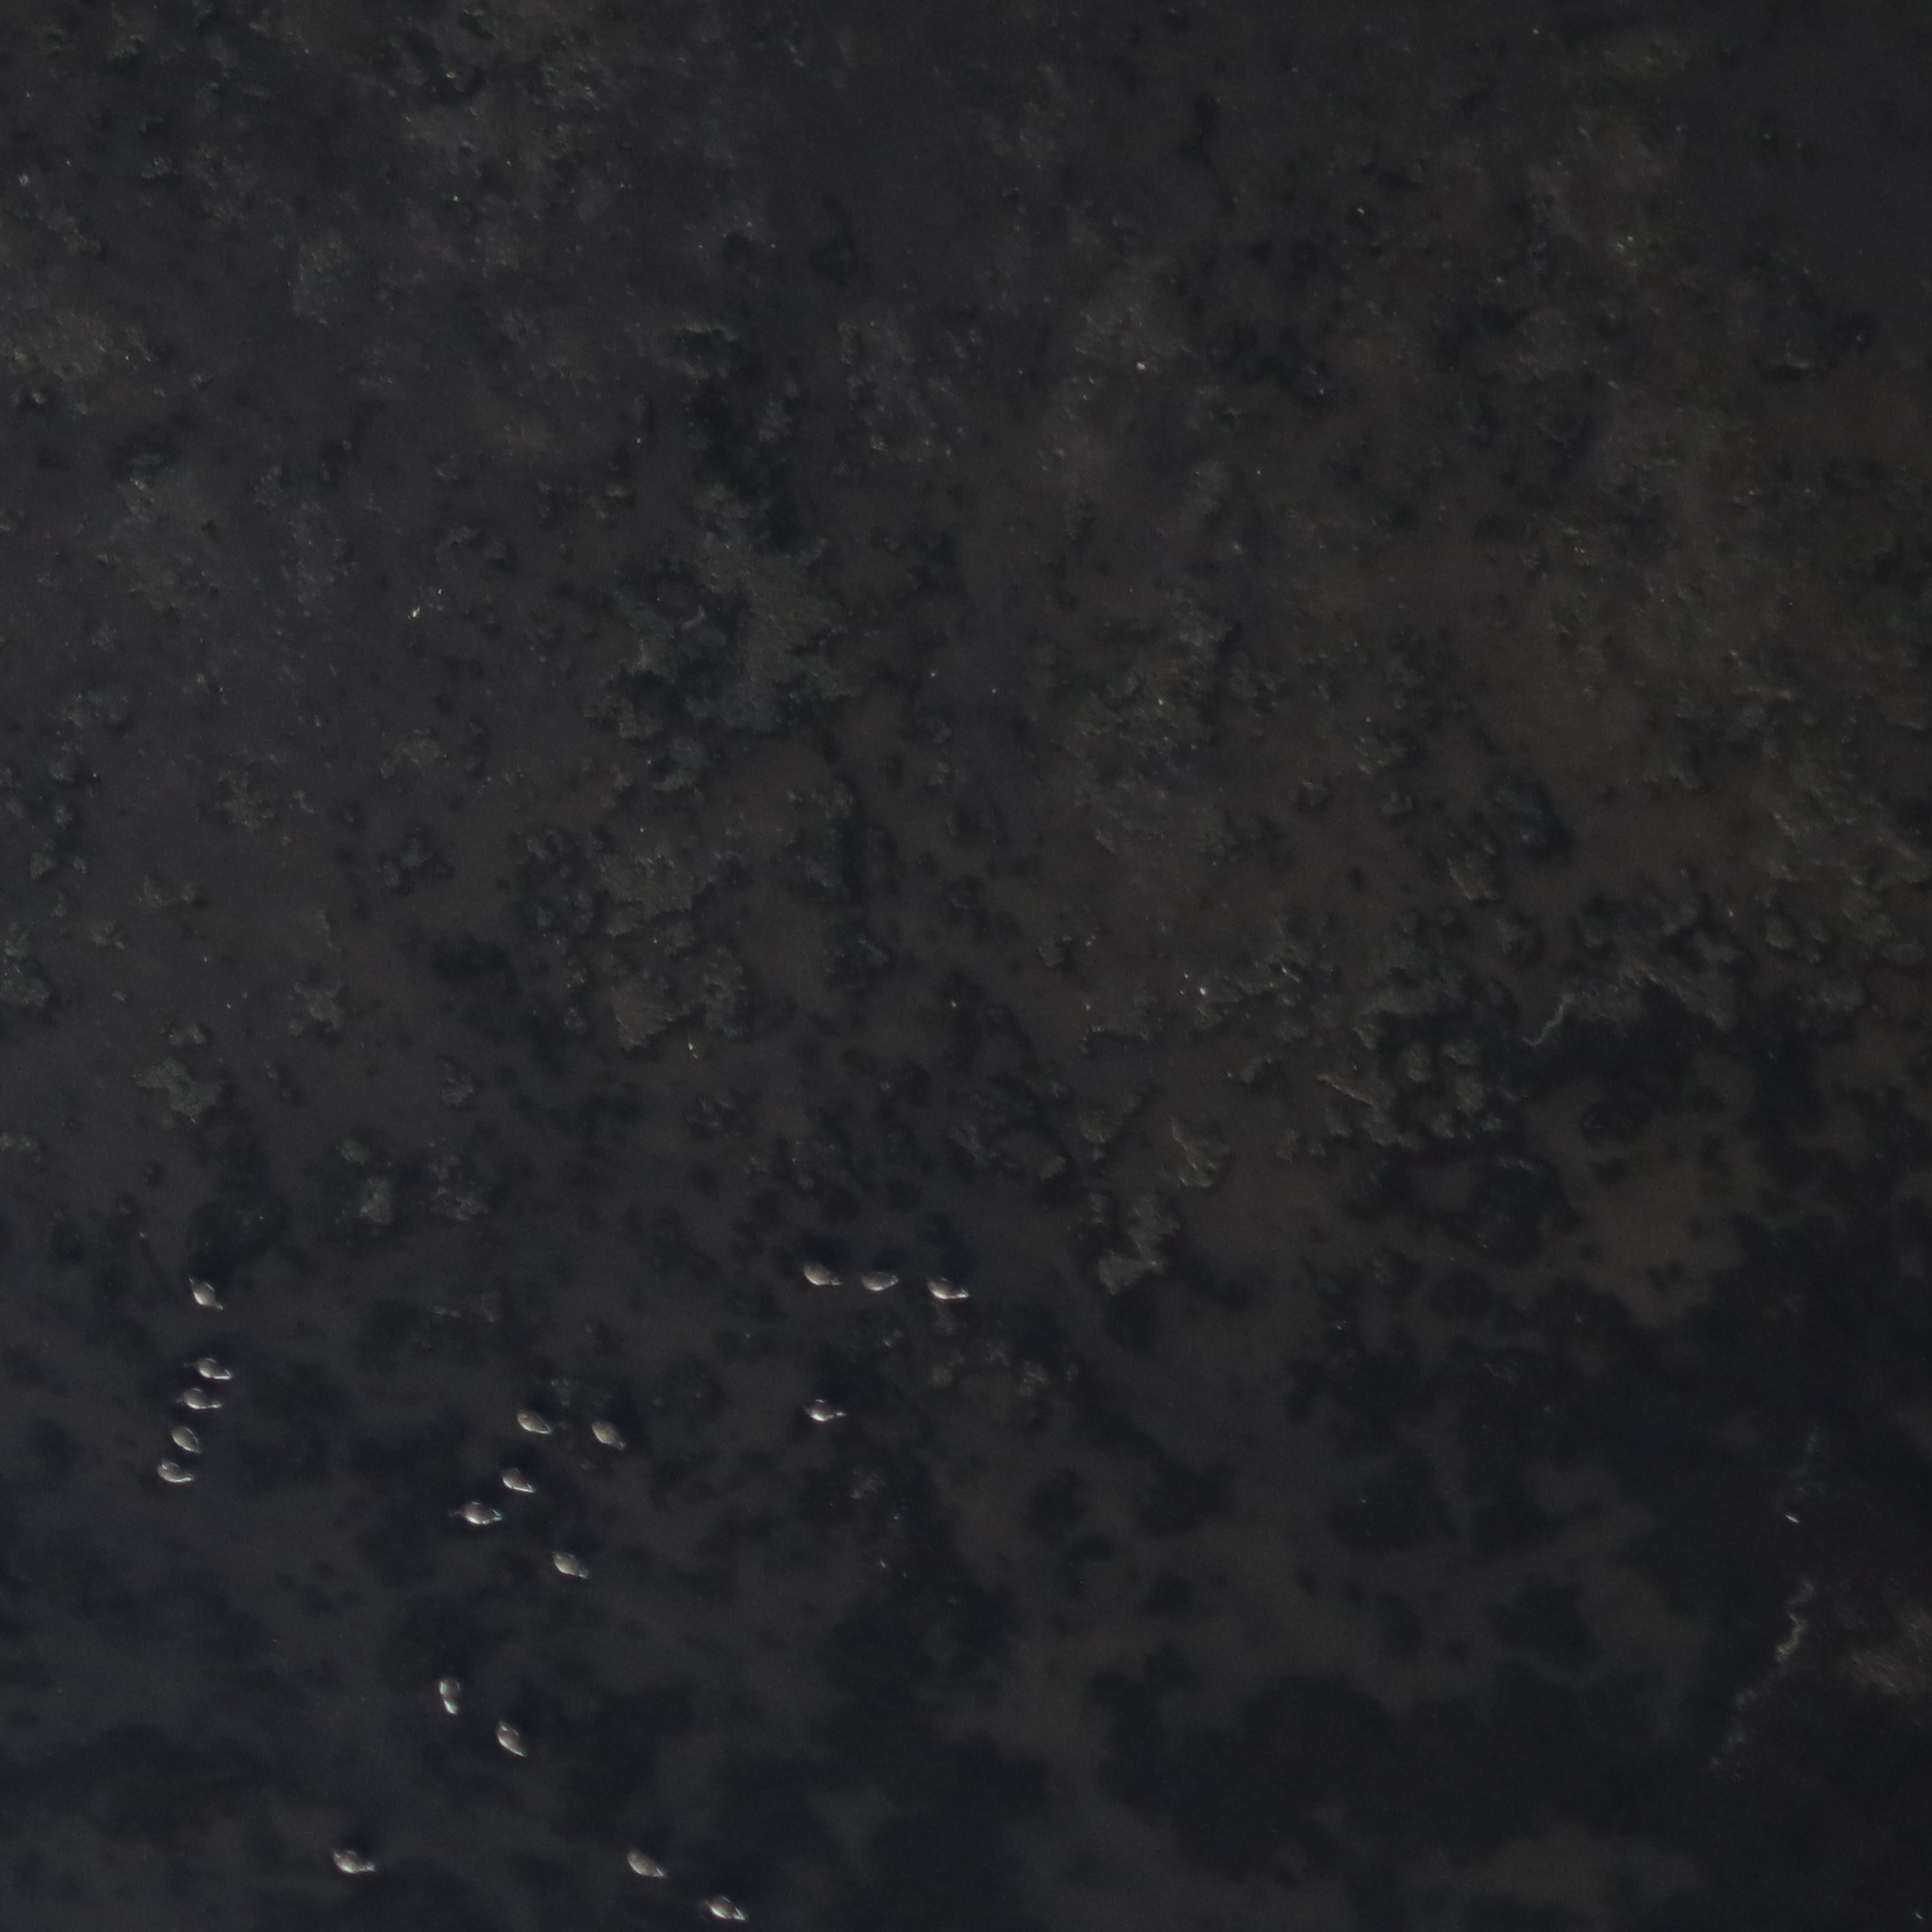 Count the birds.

19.